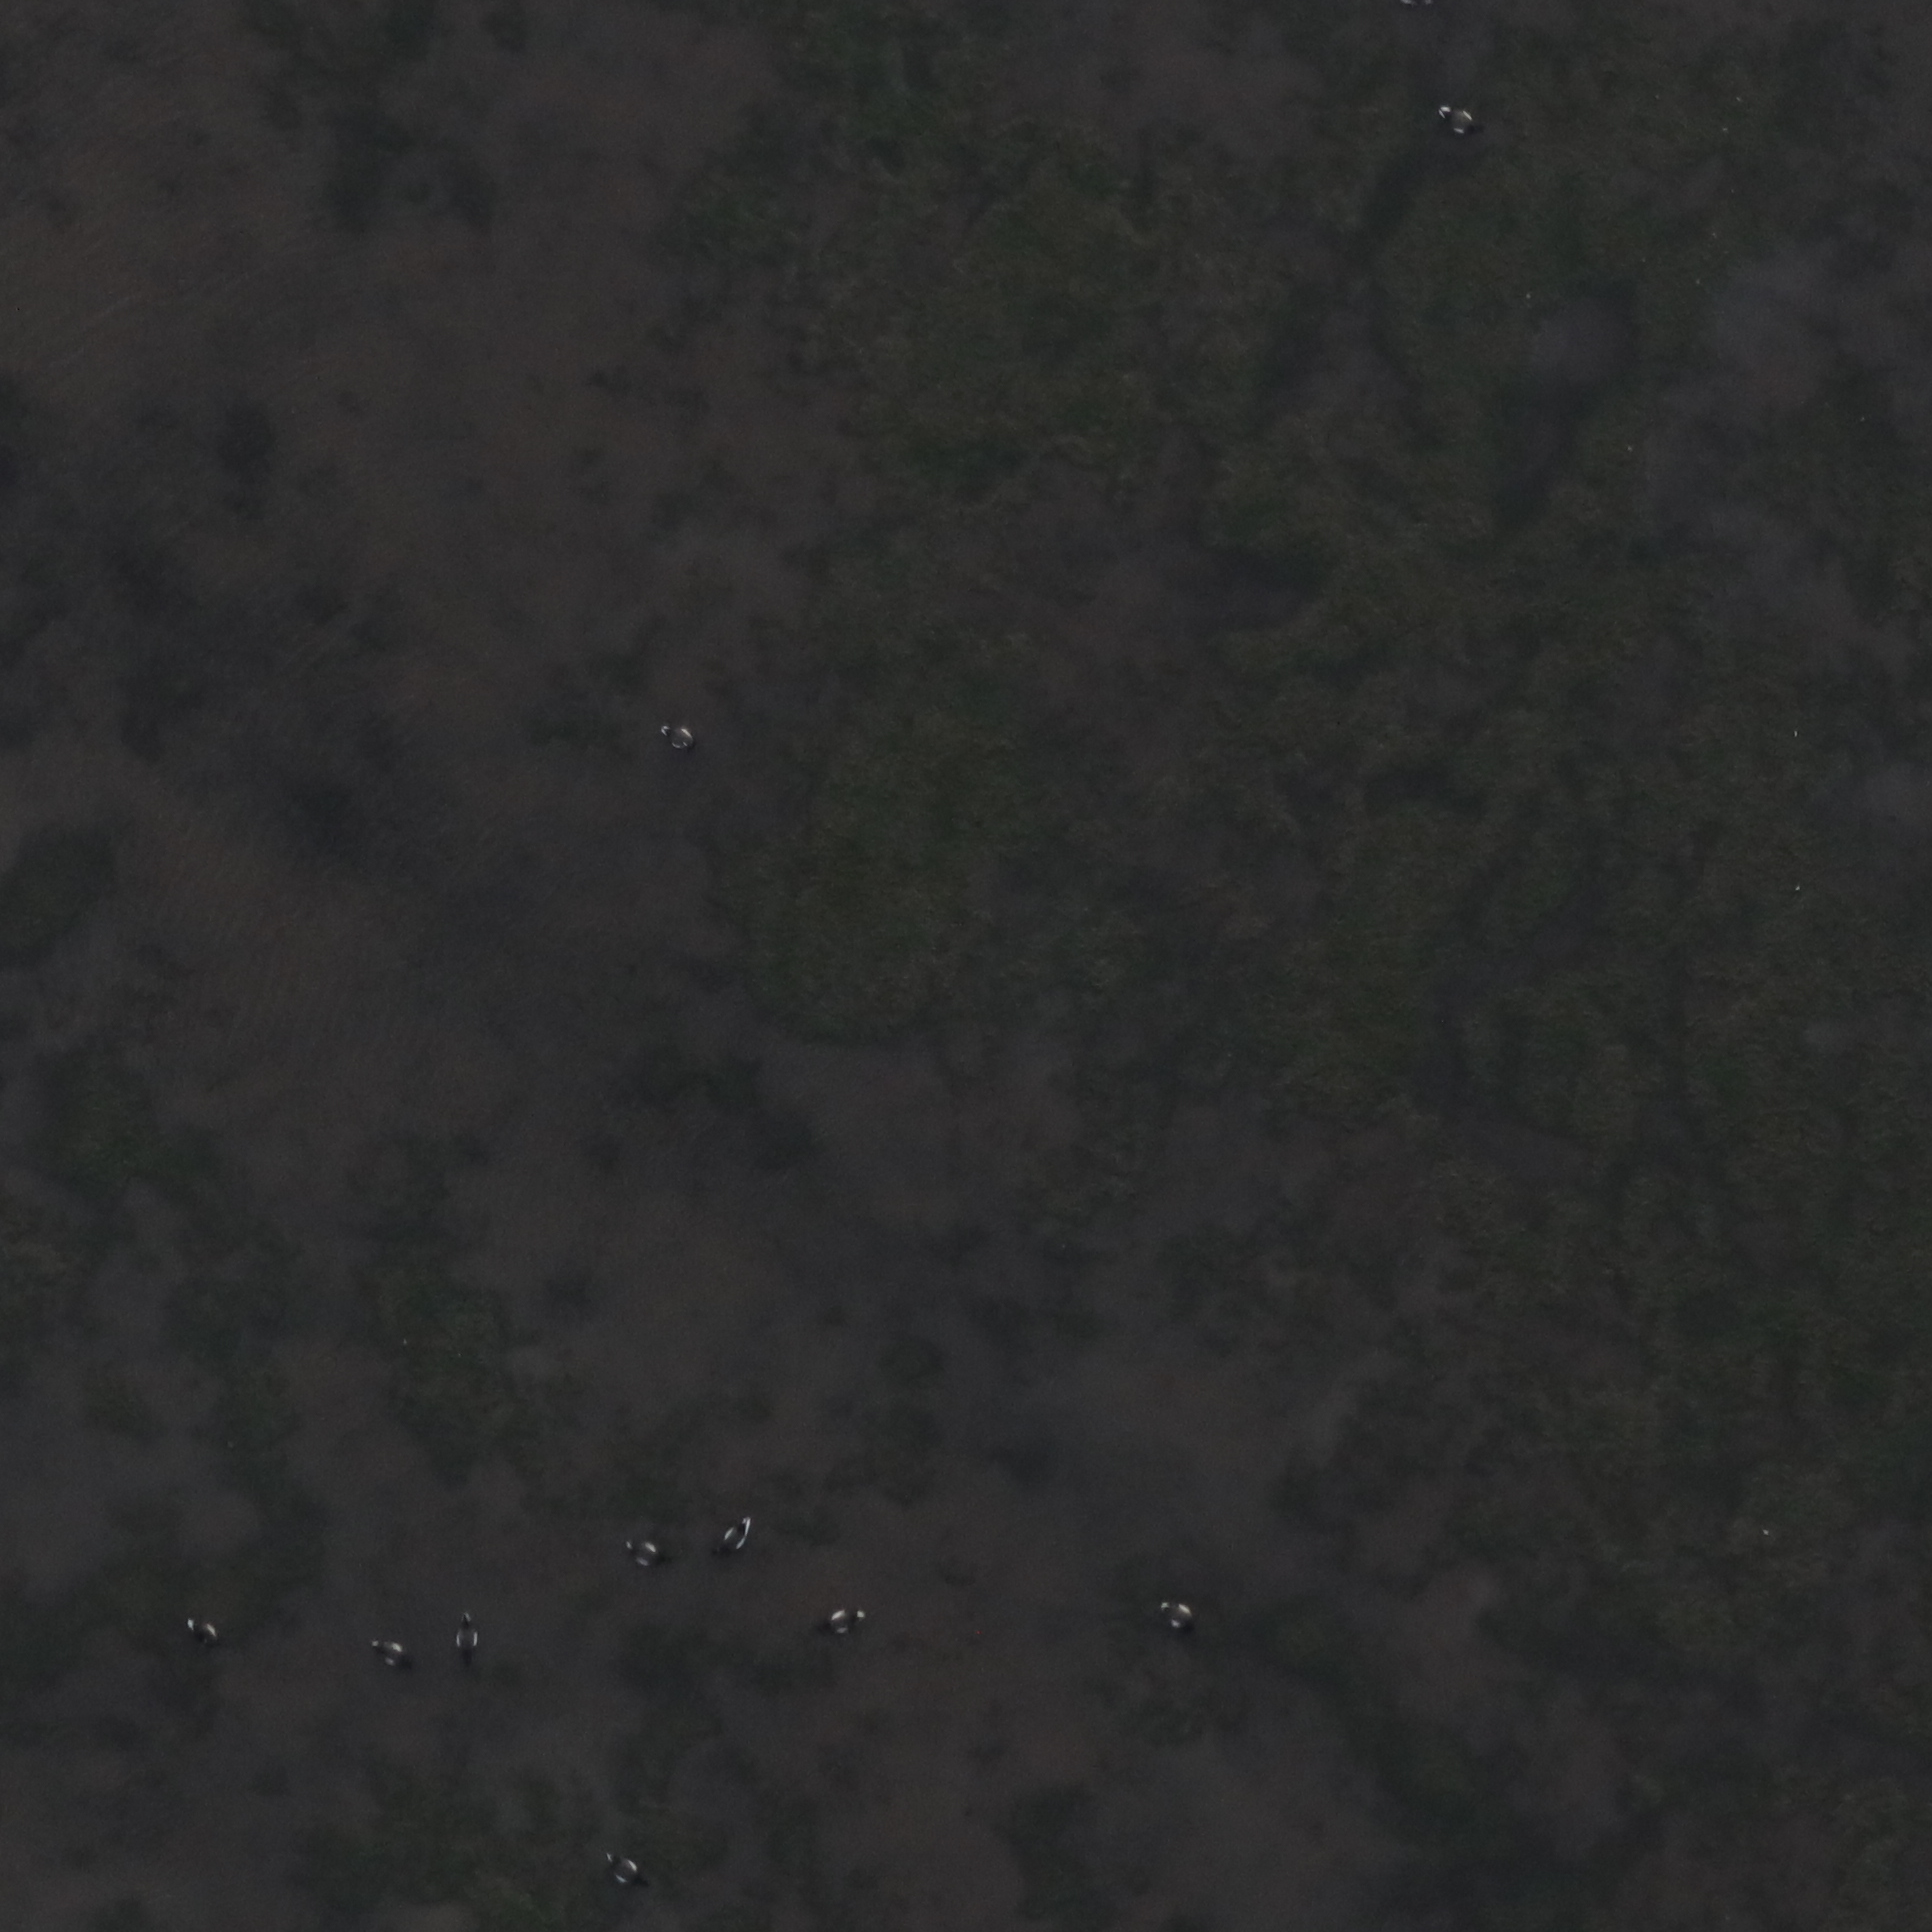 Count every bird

10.